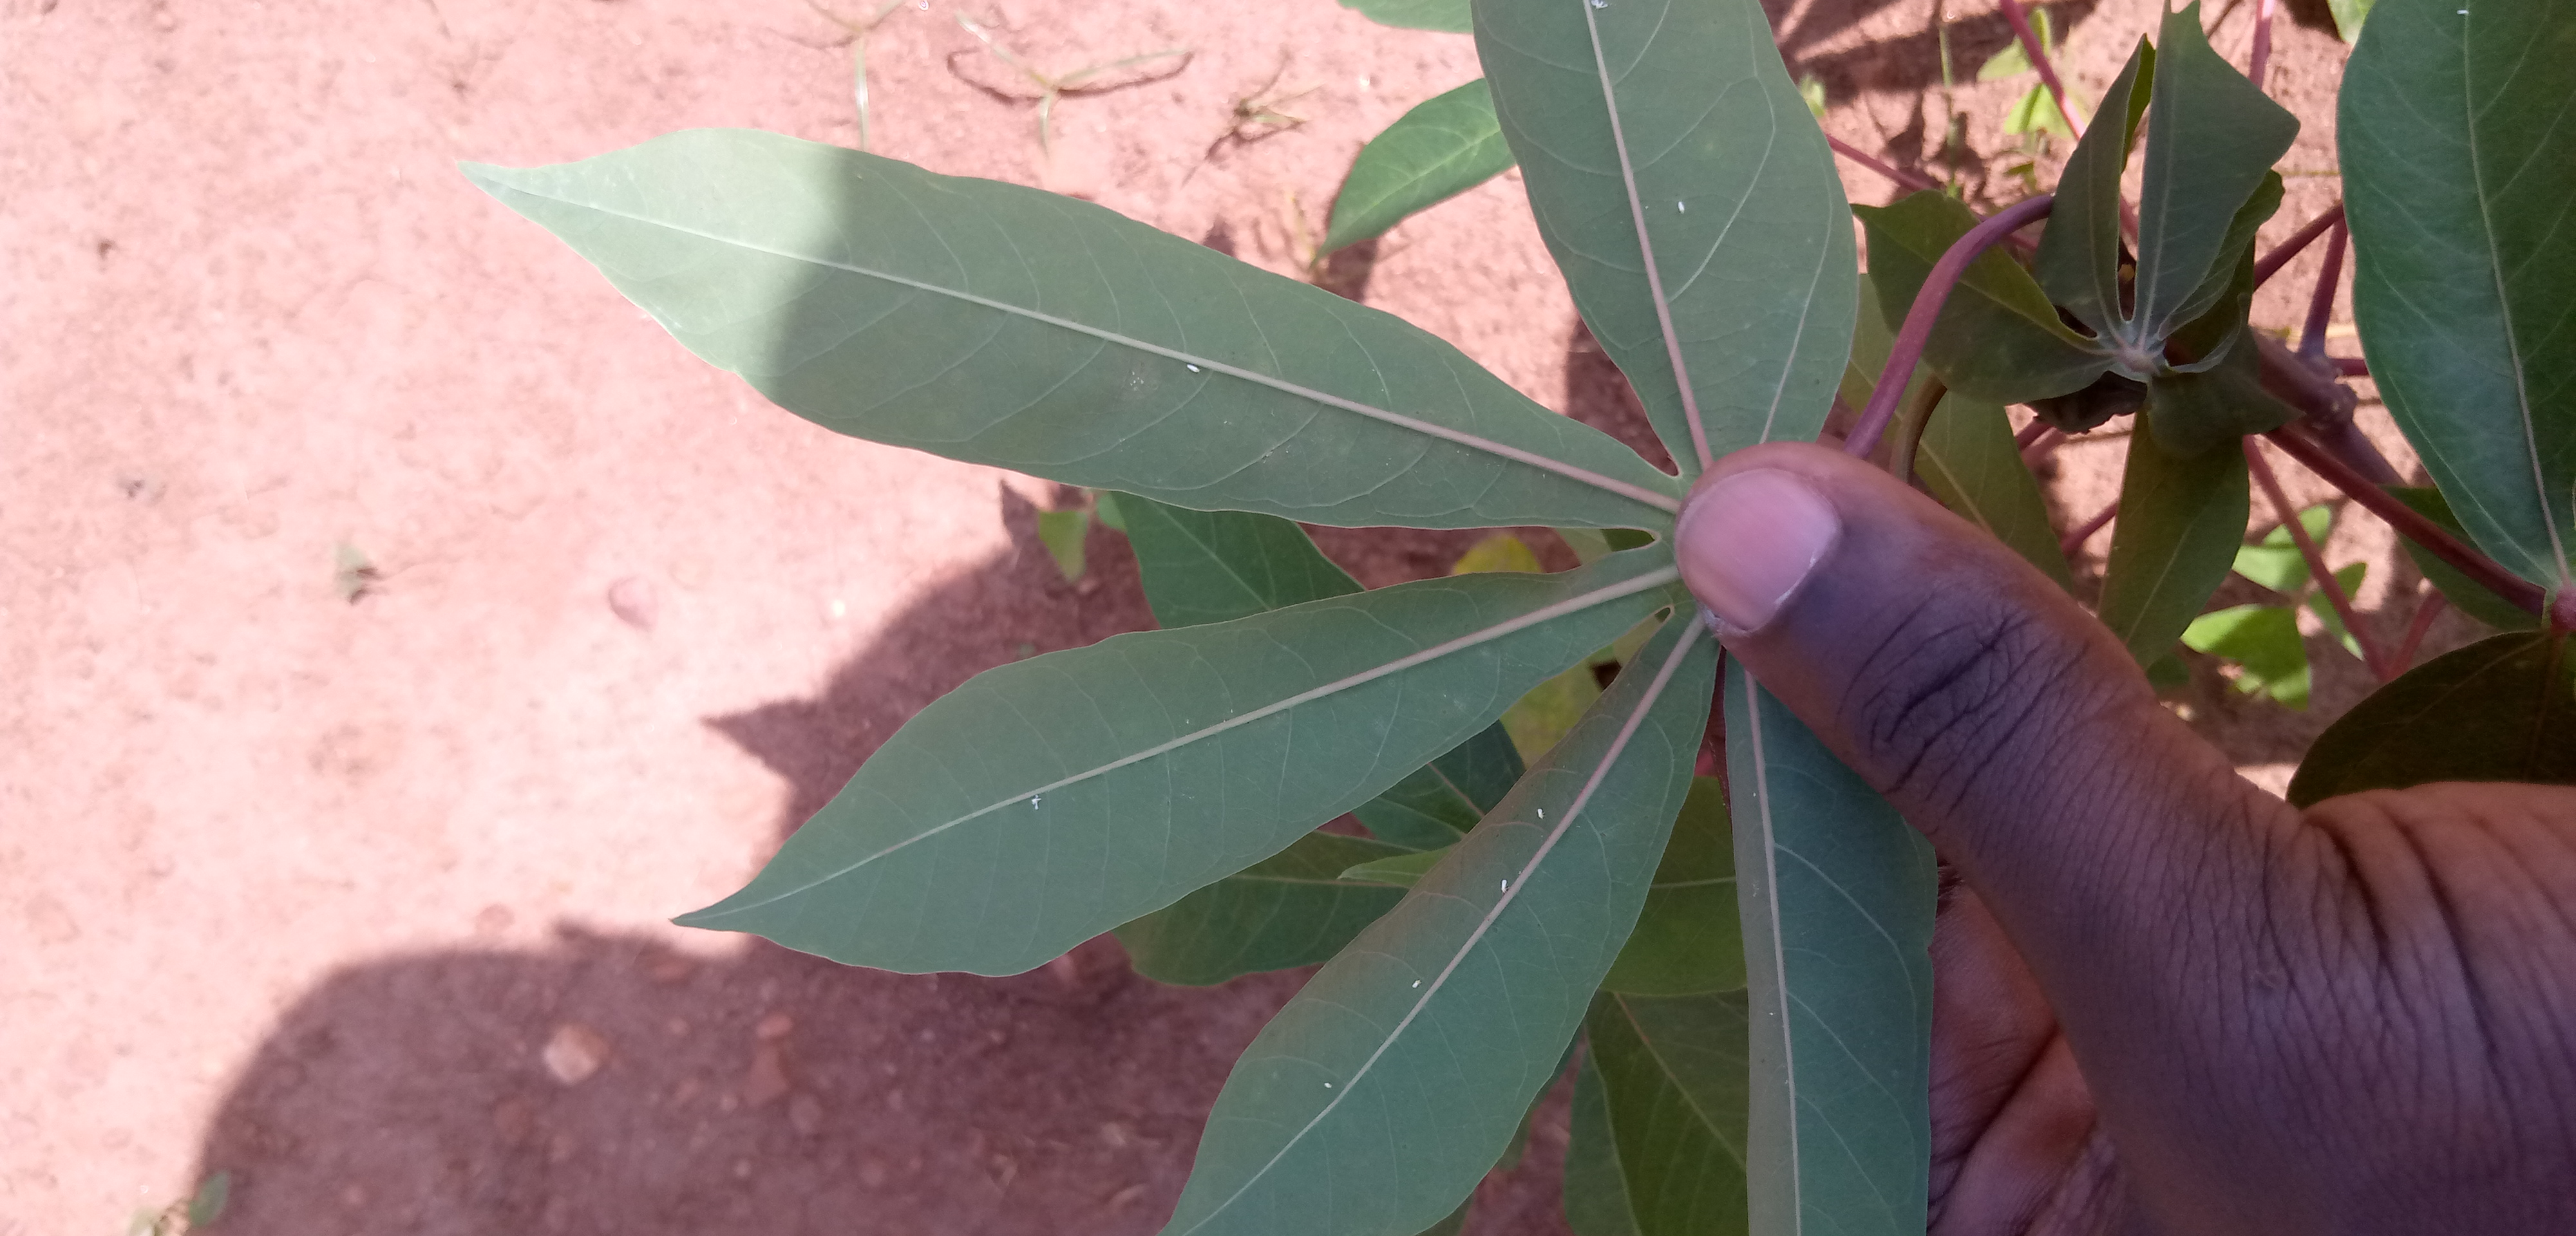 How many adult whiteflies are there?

8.